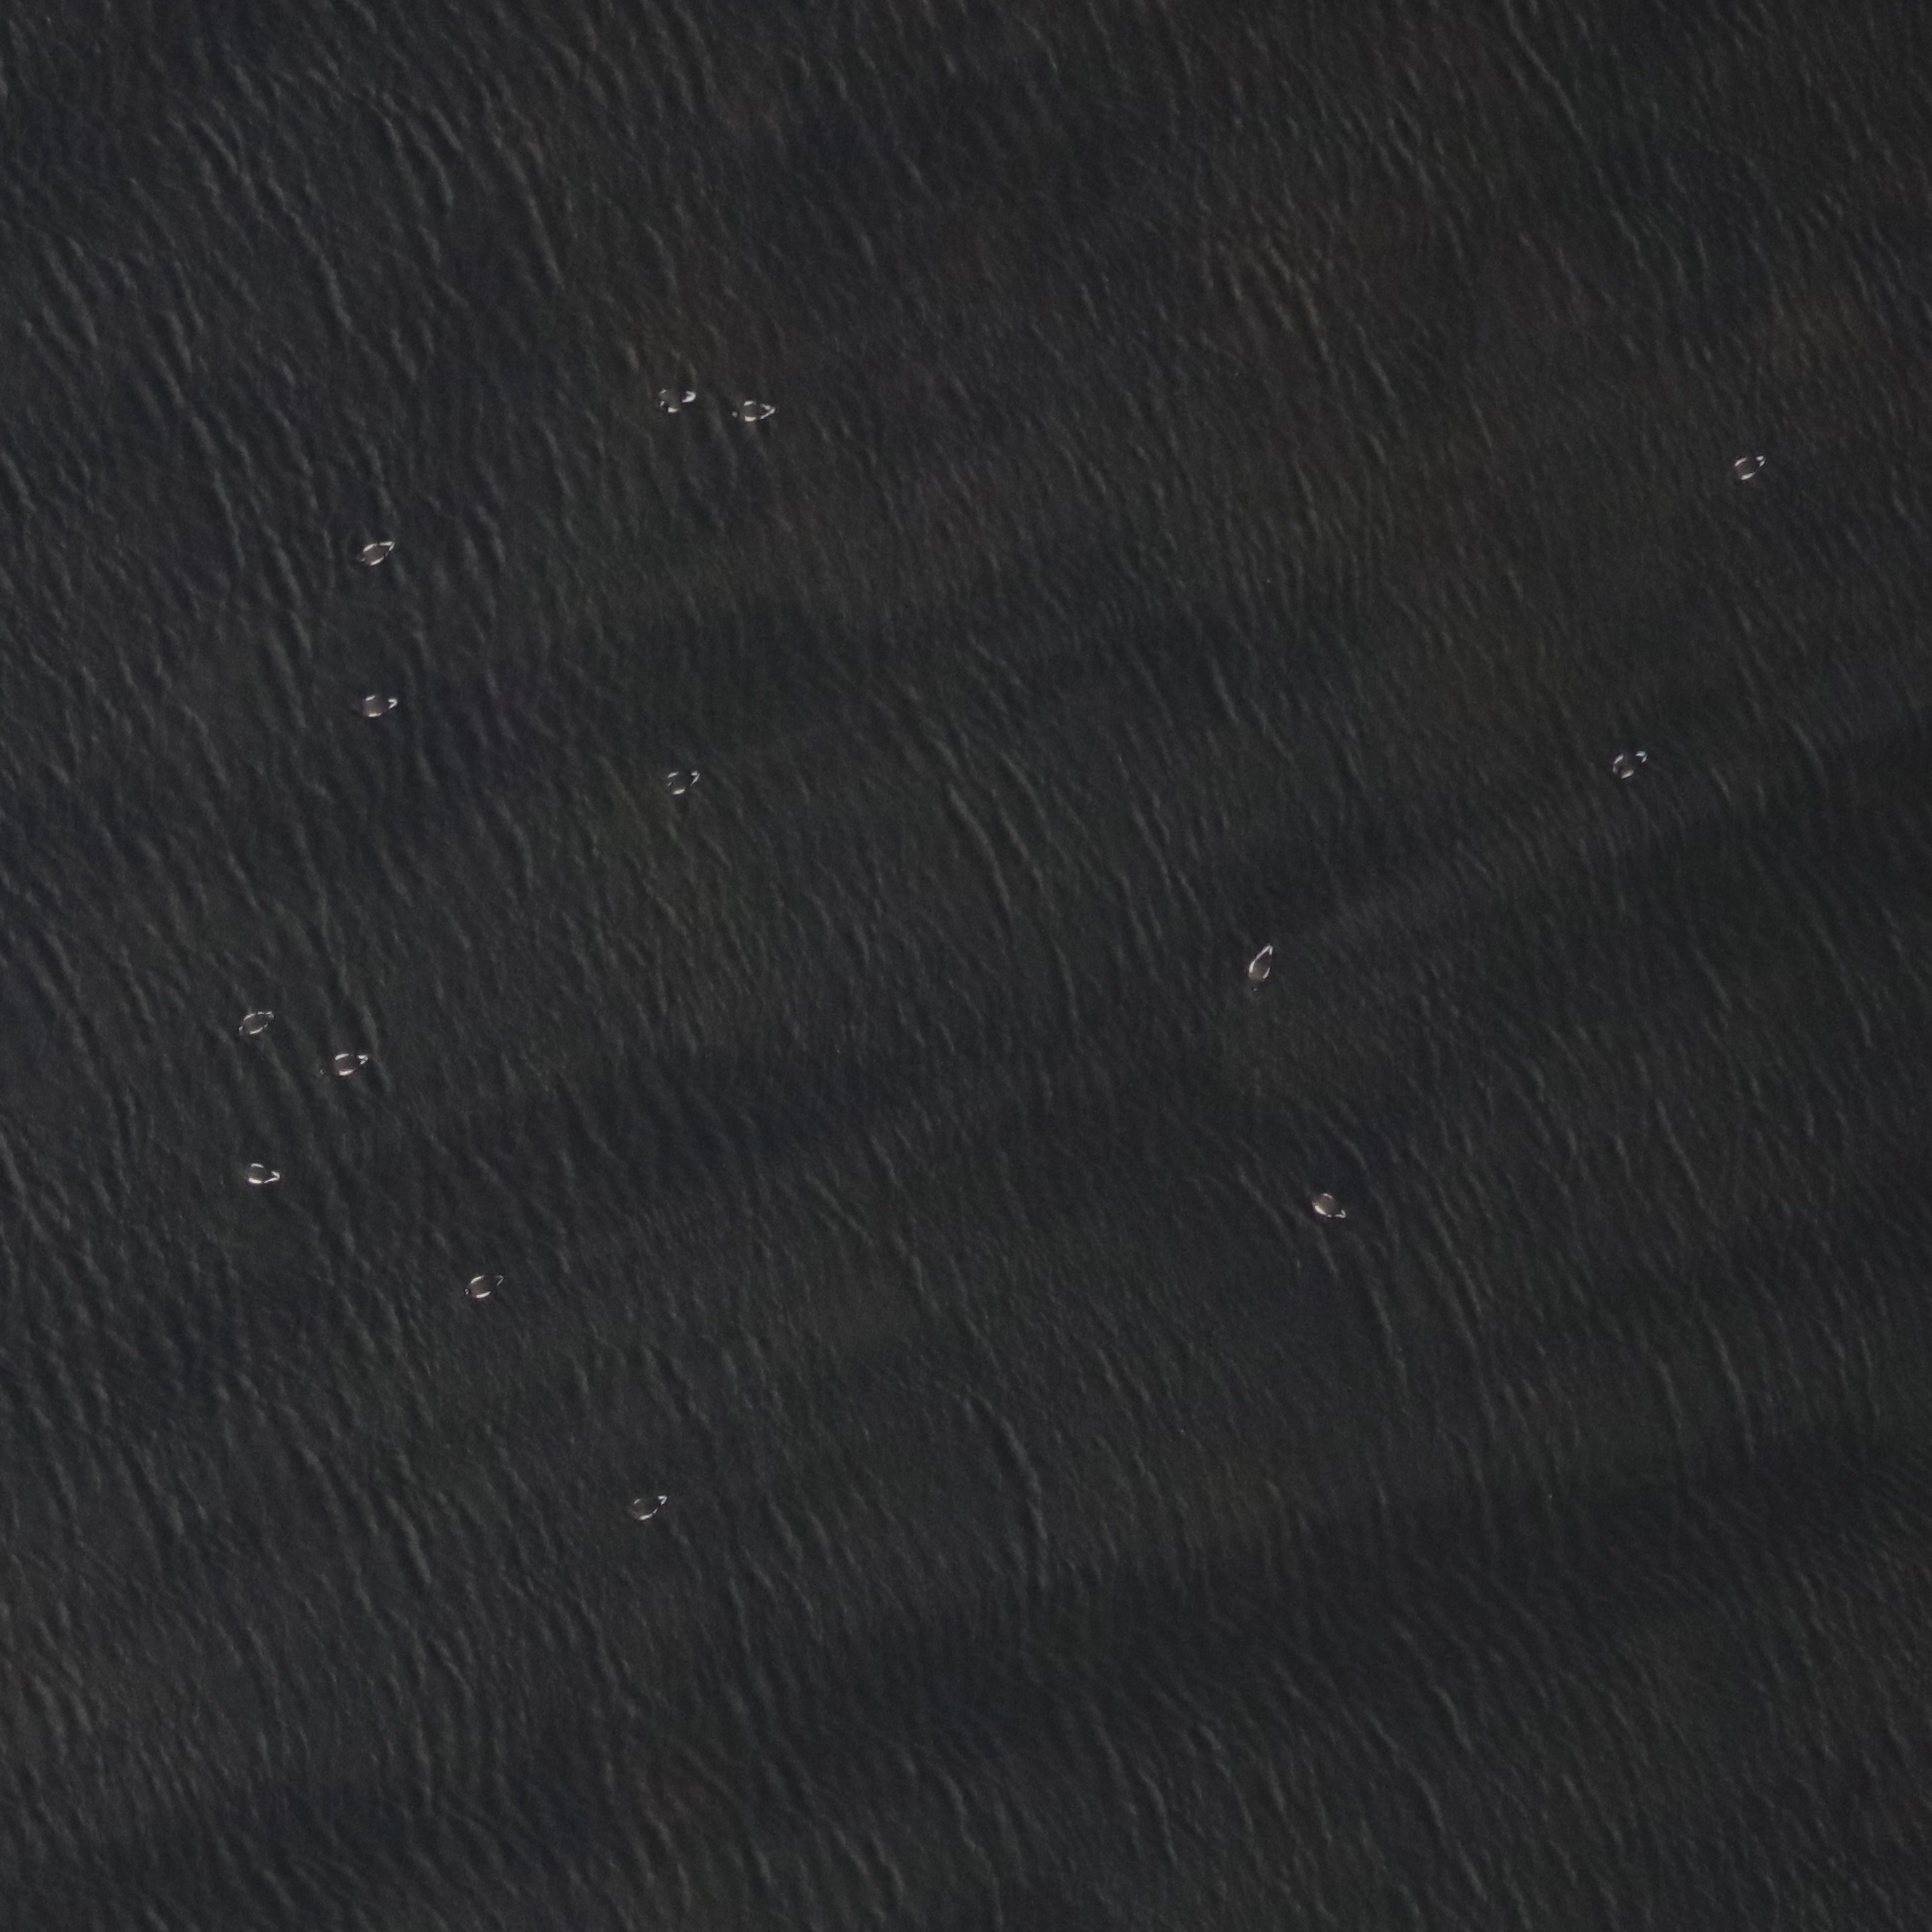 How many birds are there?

14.